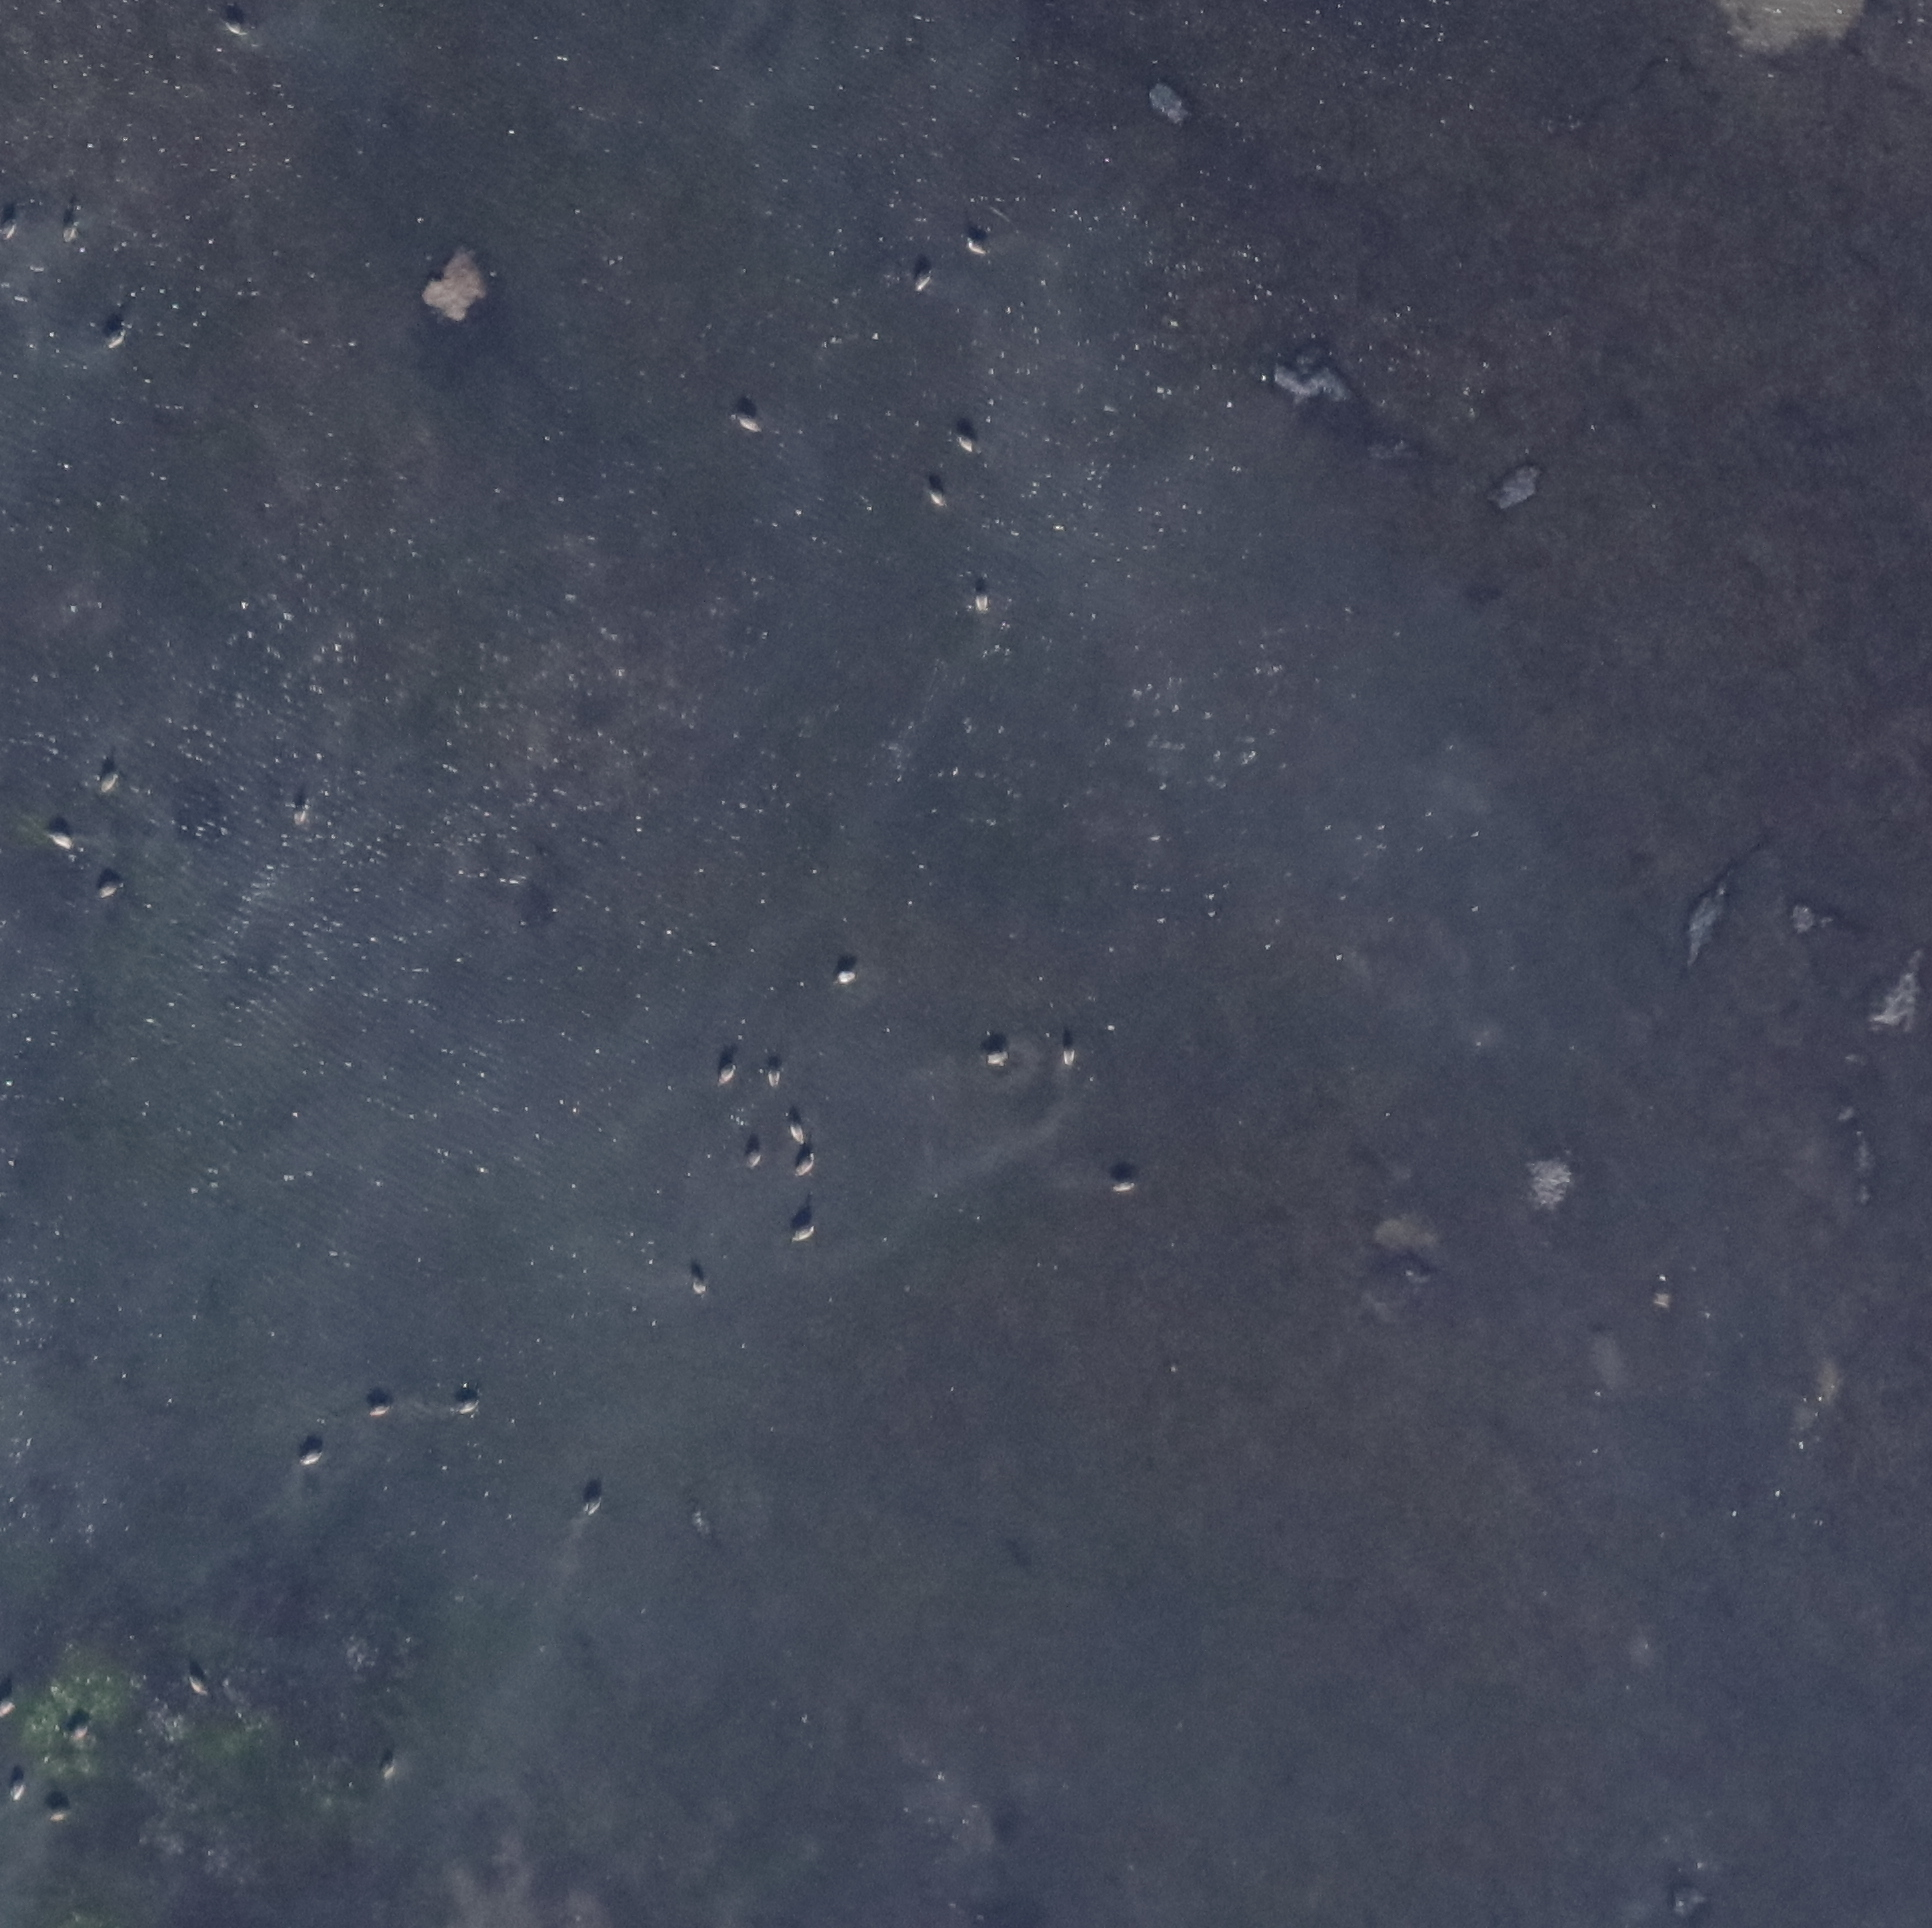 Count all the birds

35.